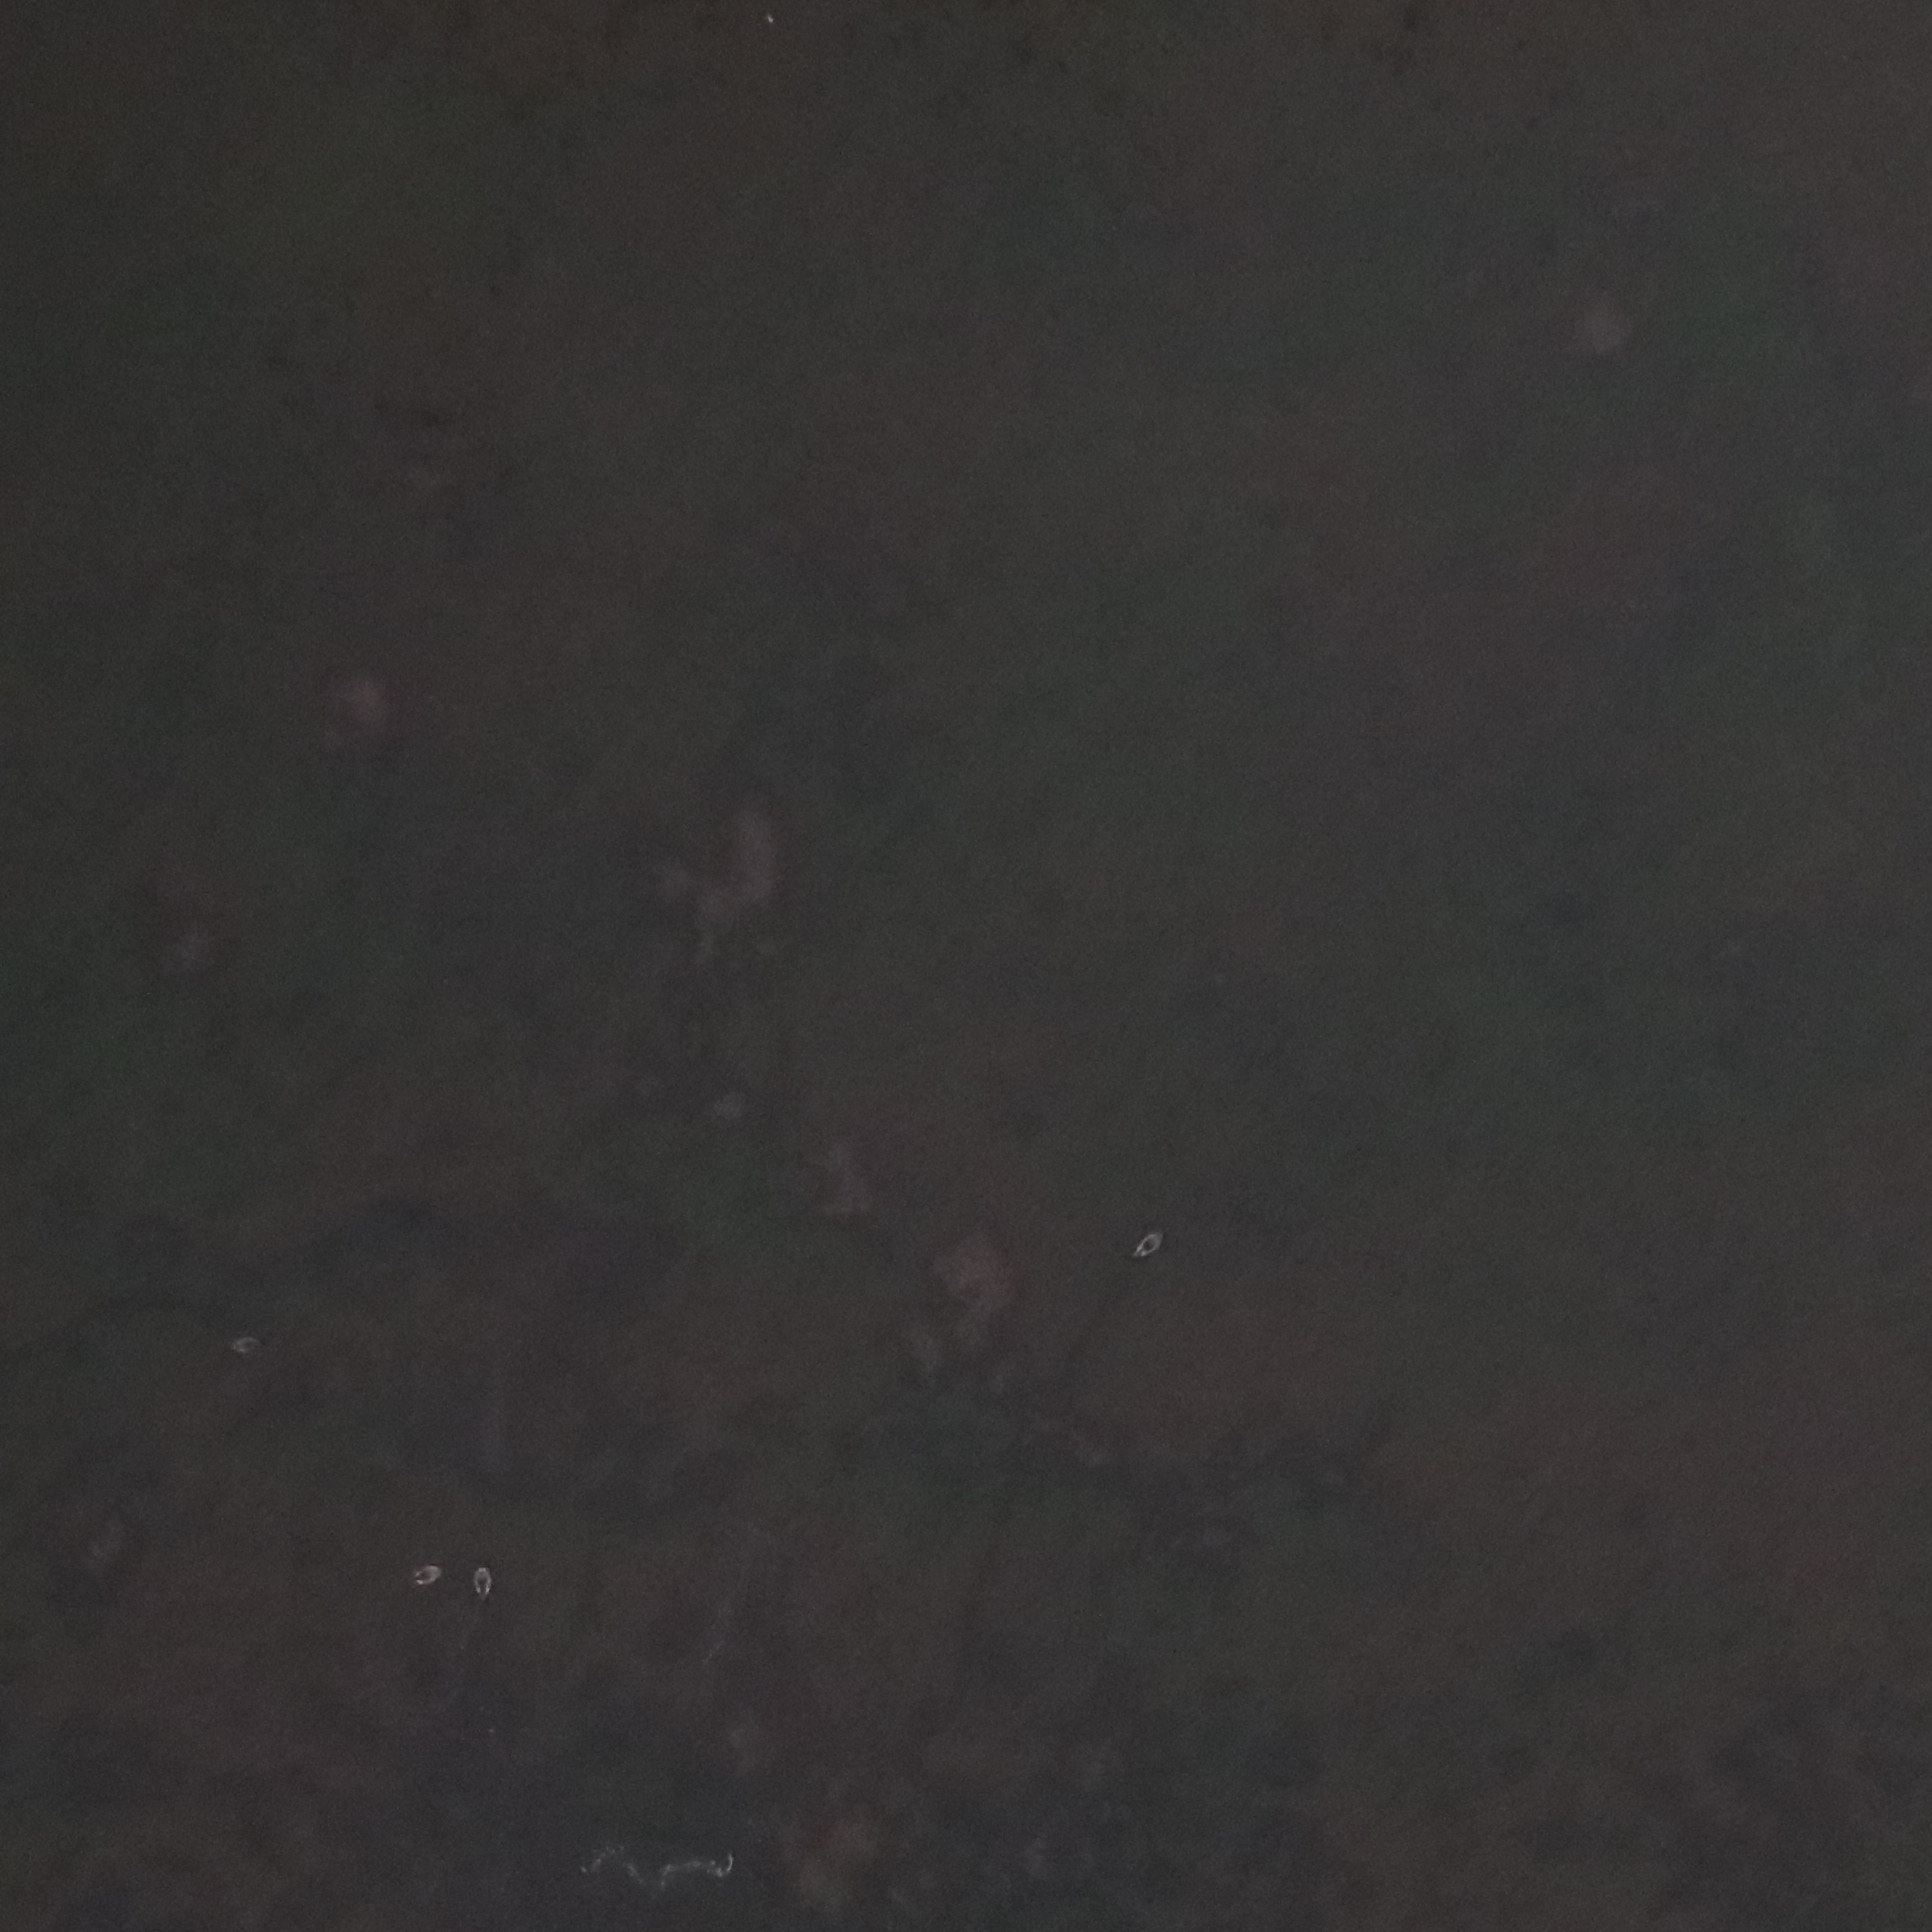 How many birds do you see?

4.